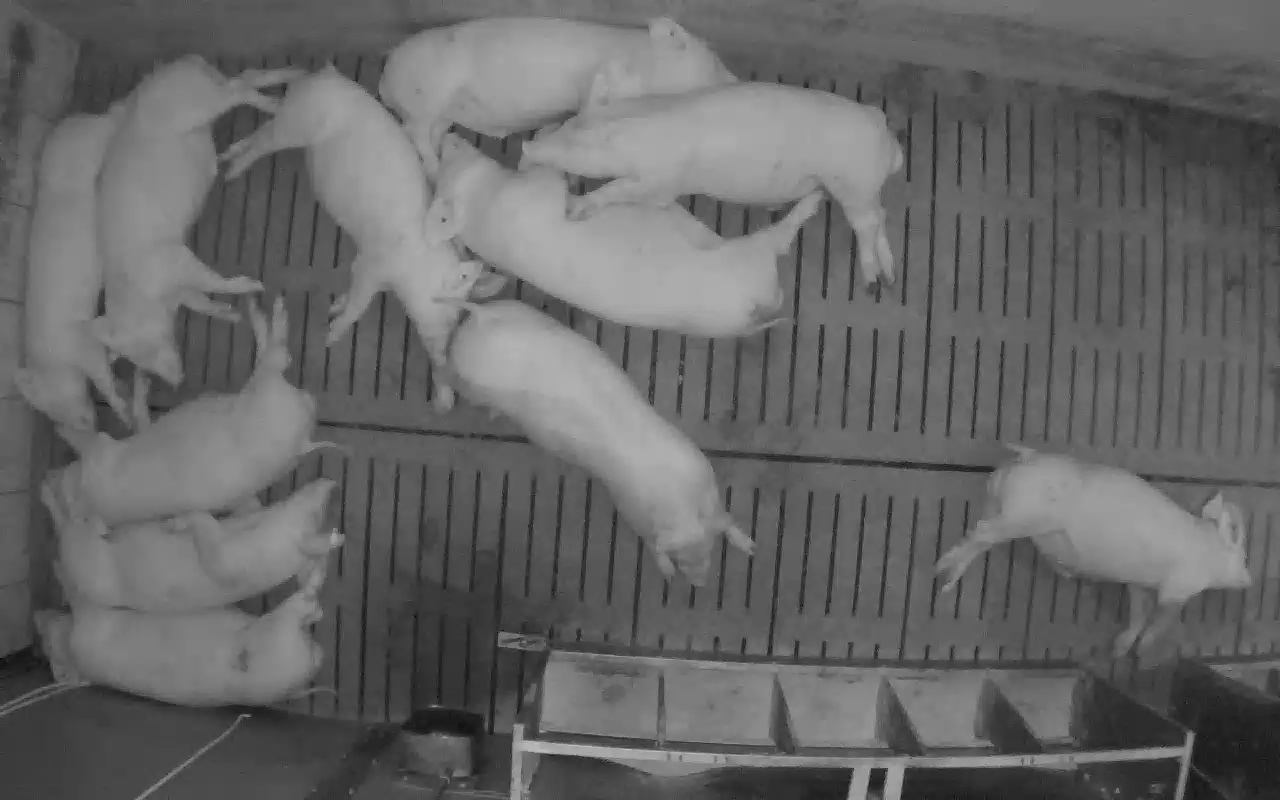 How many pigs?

11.